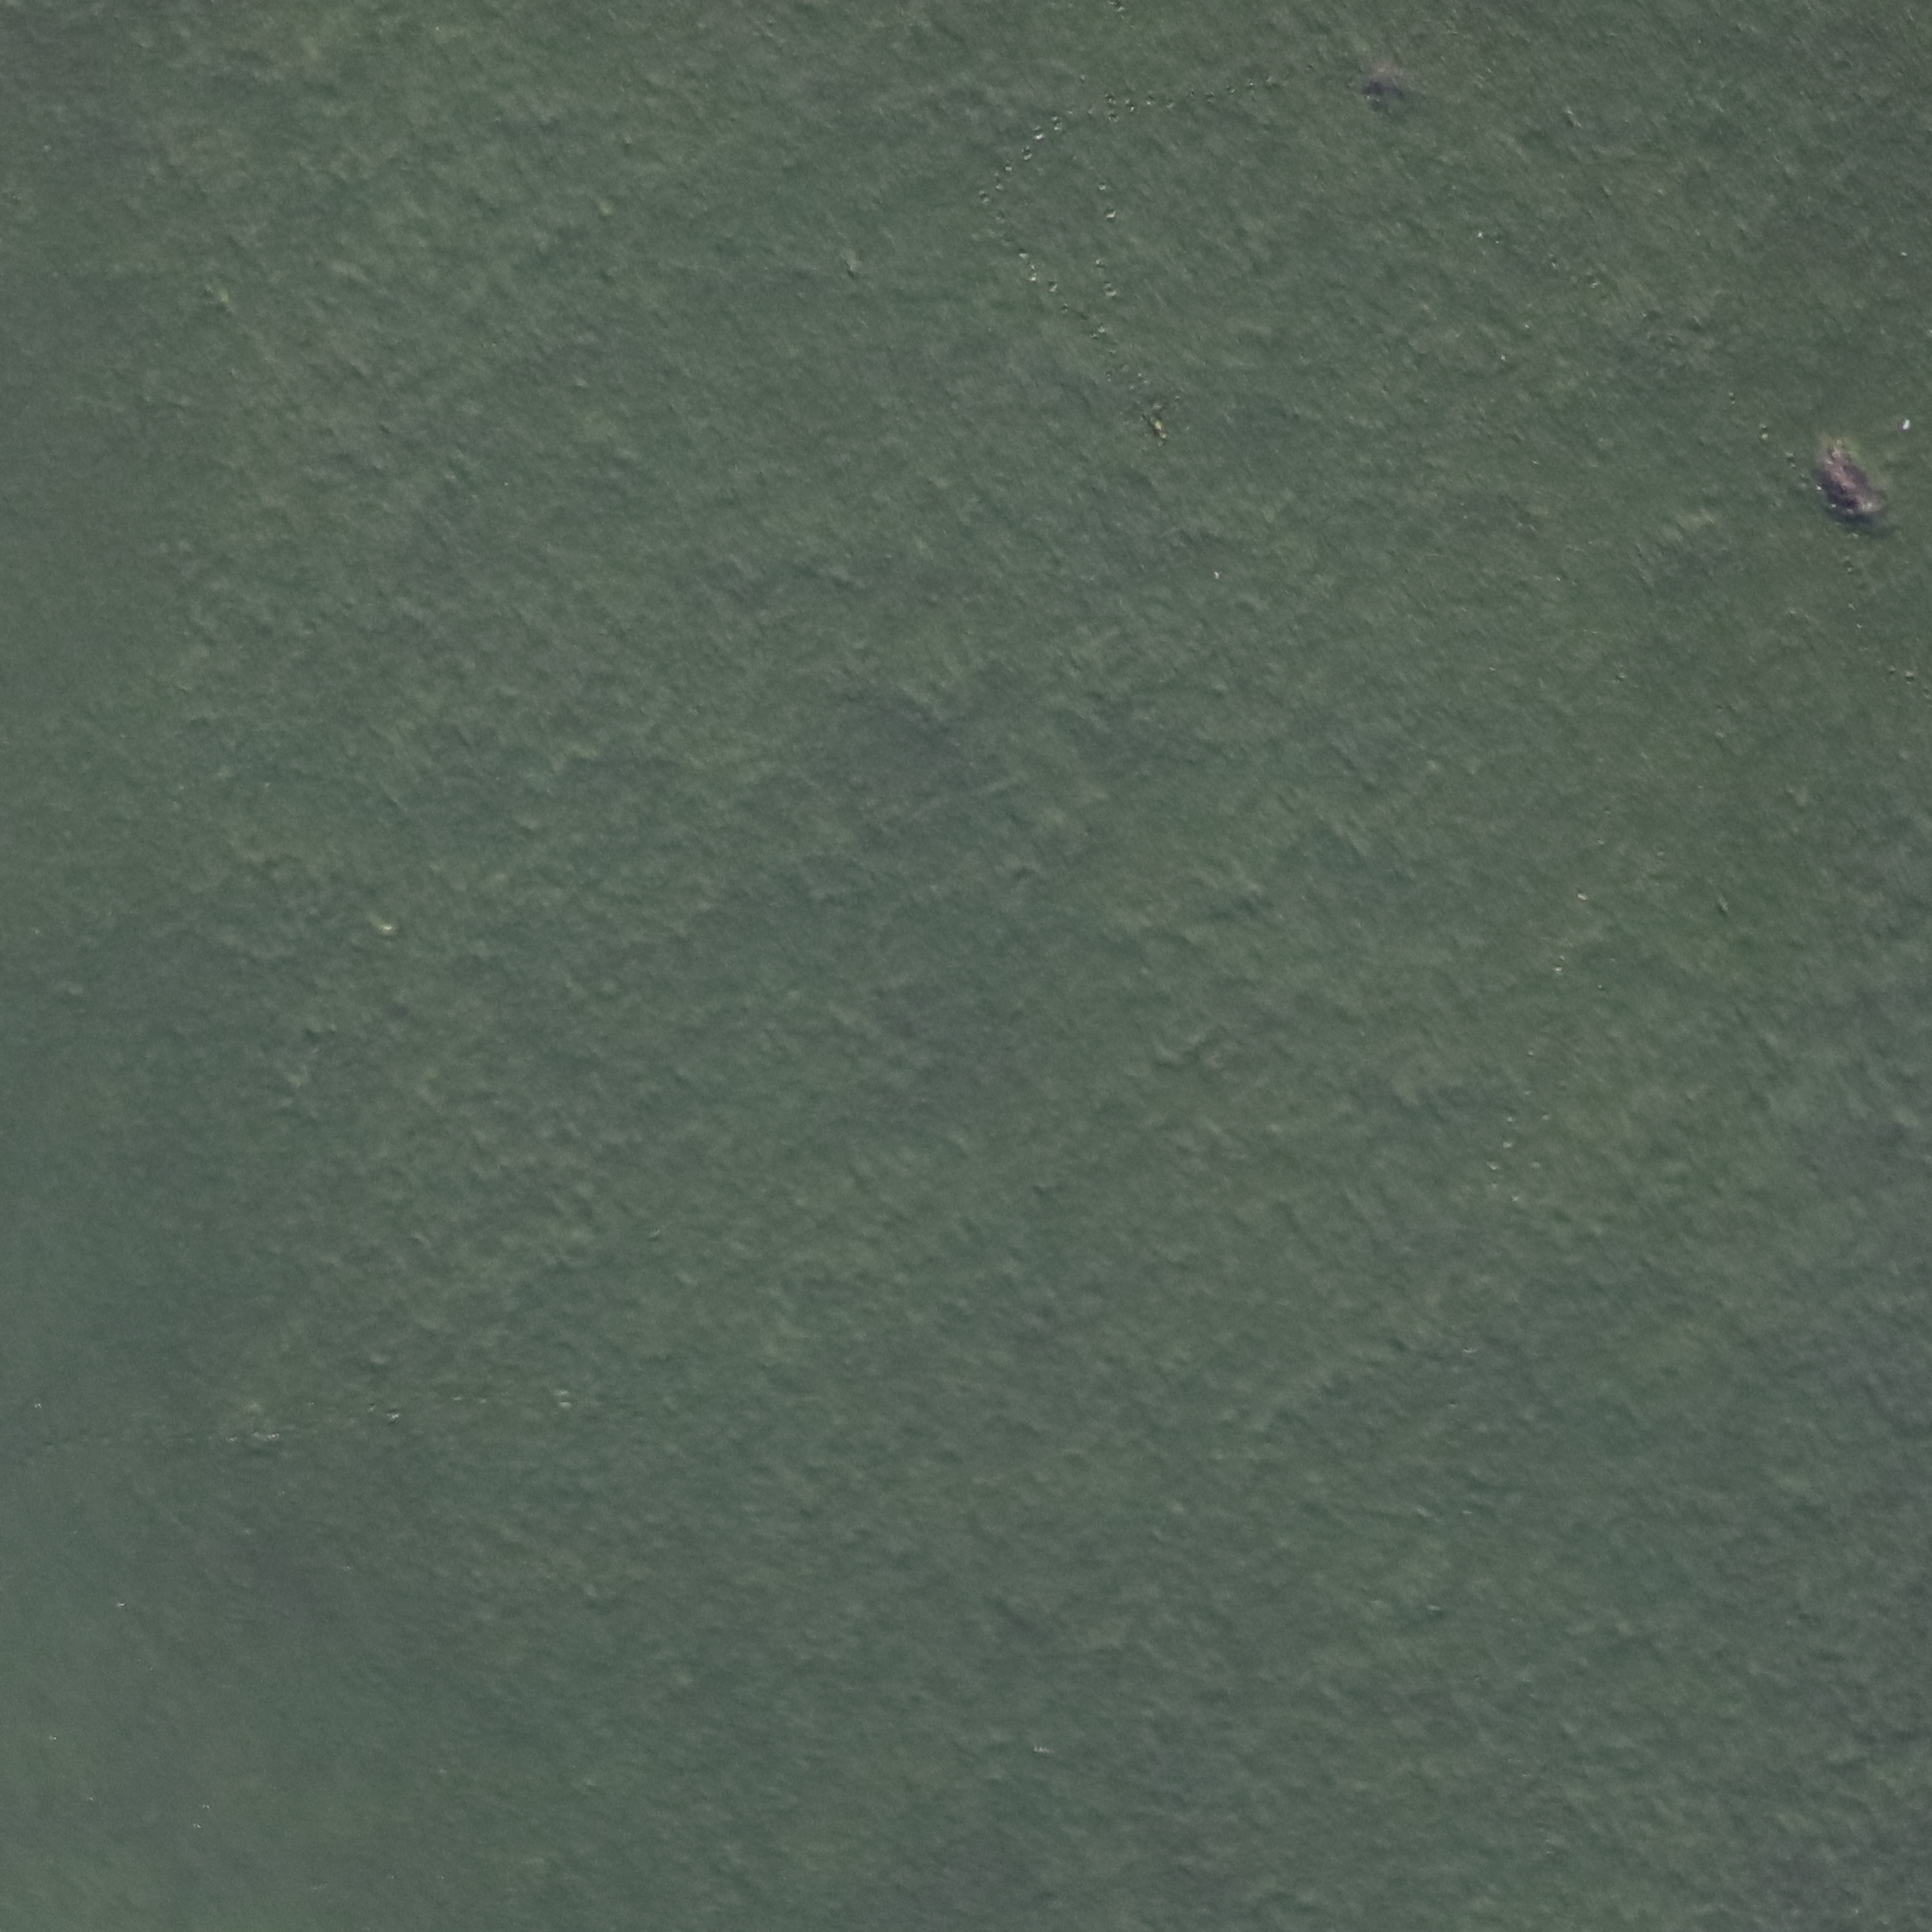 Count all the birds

0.